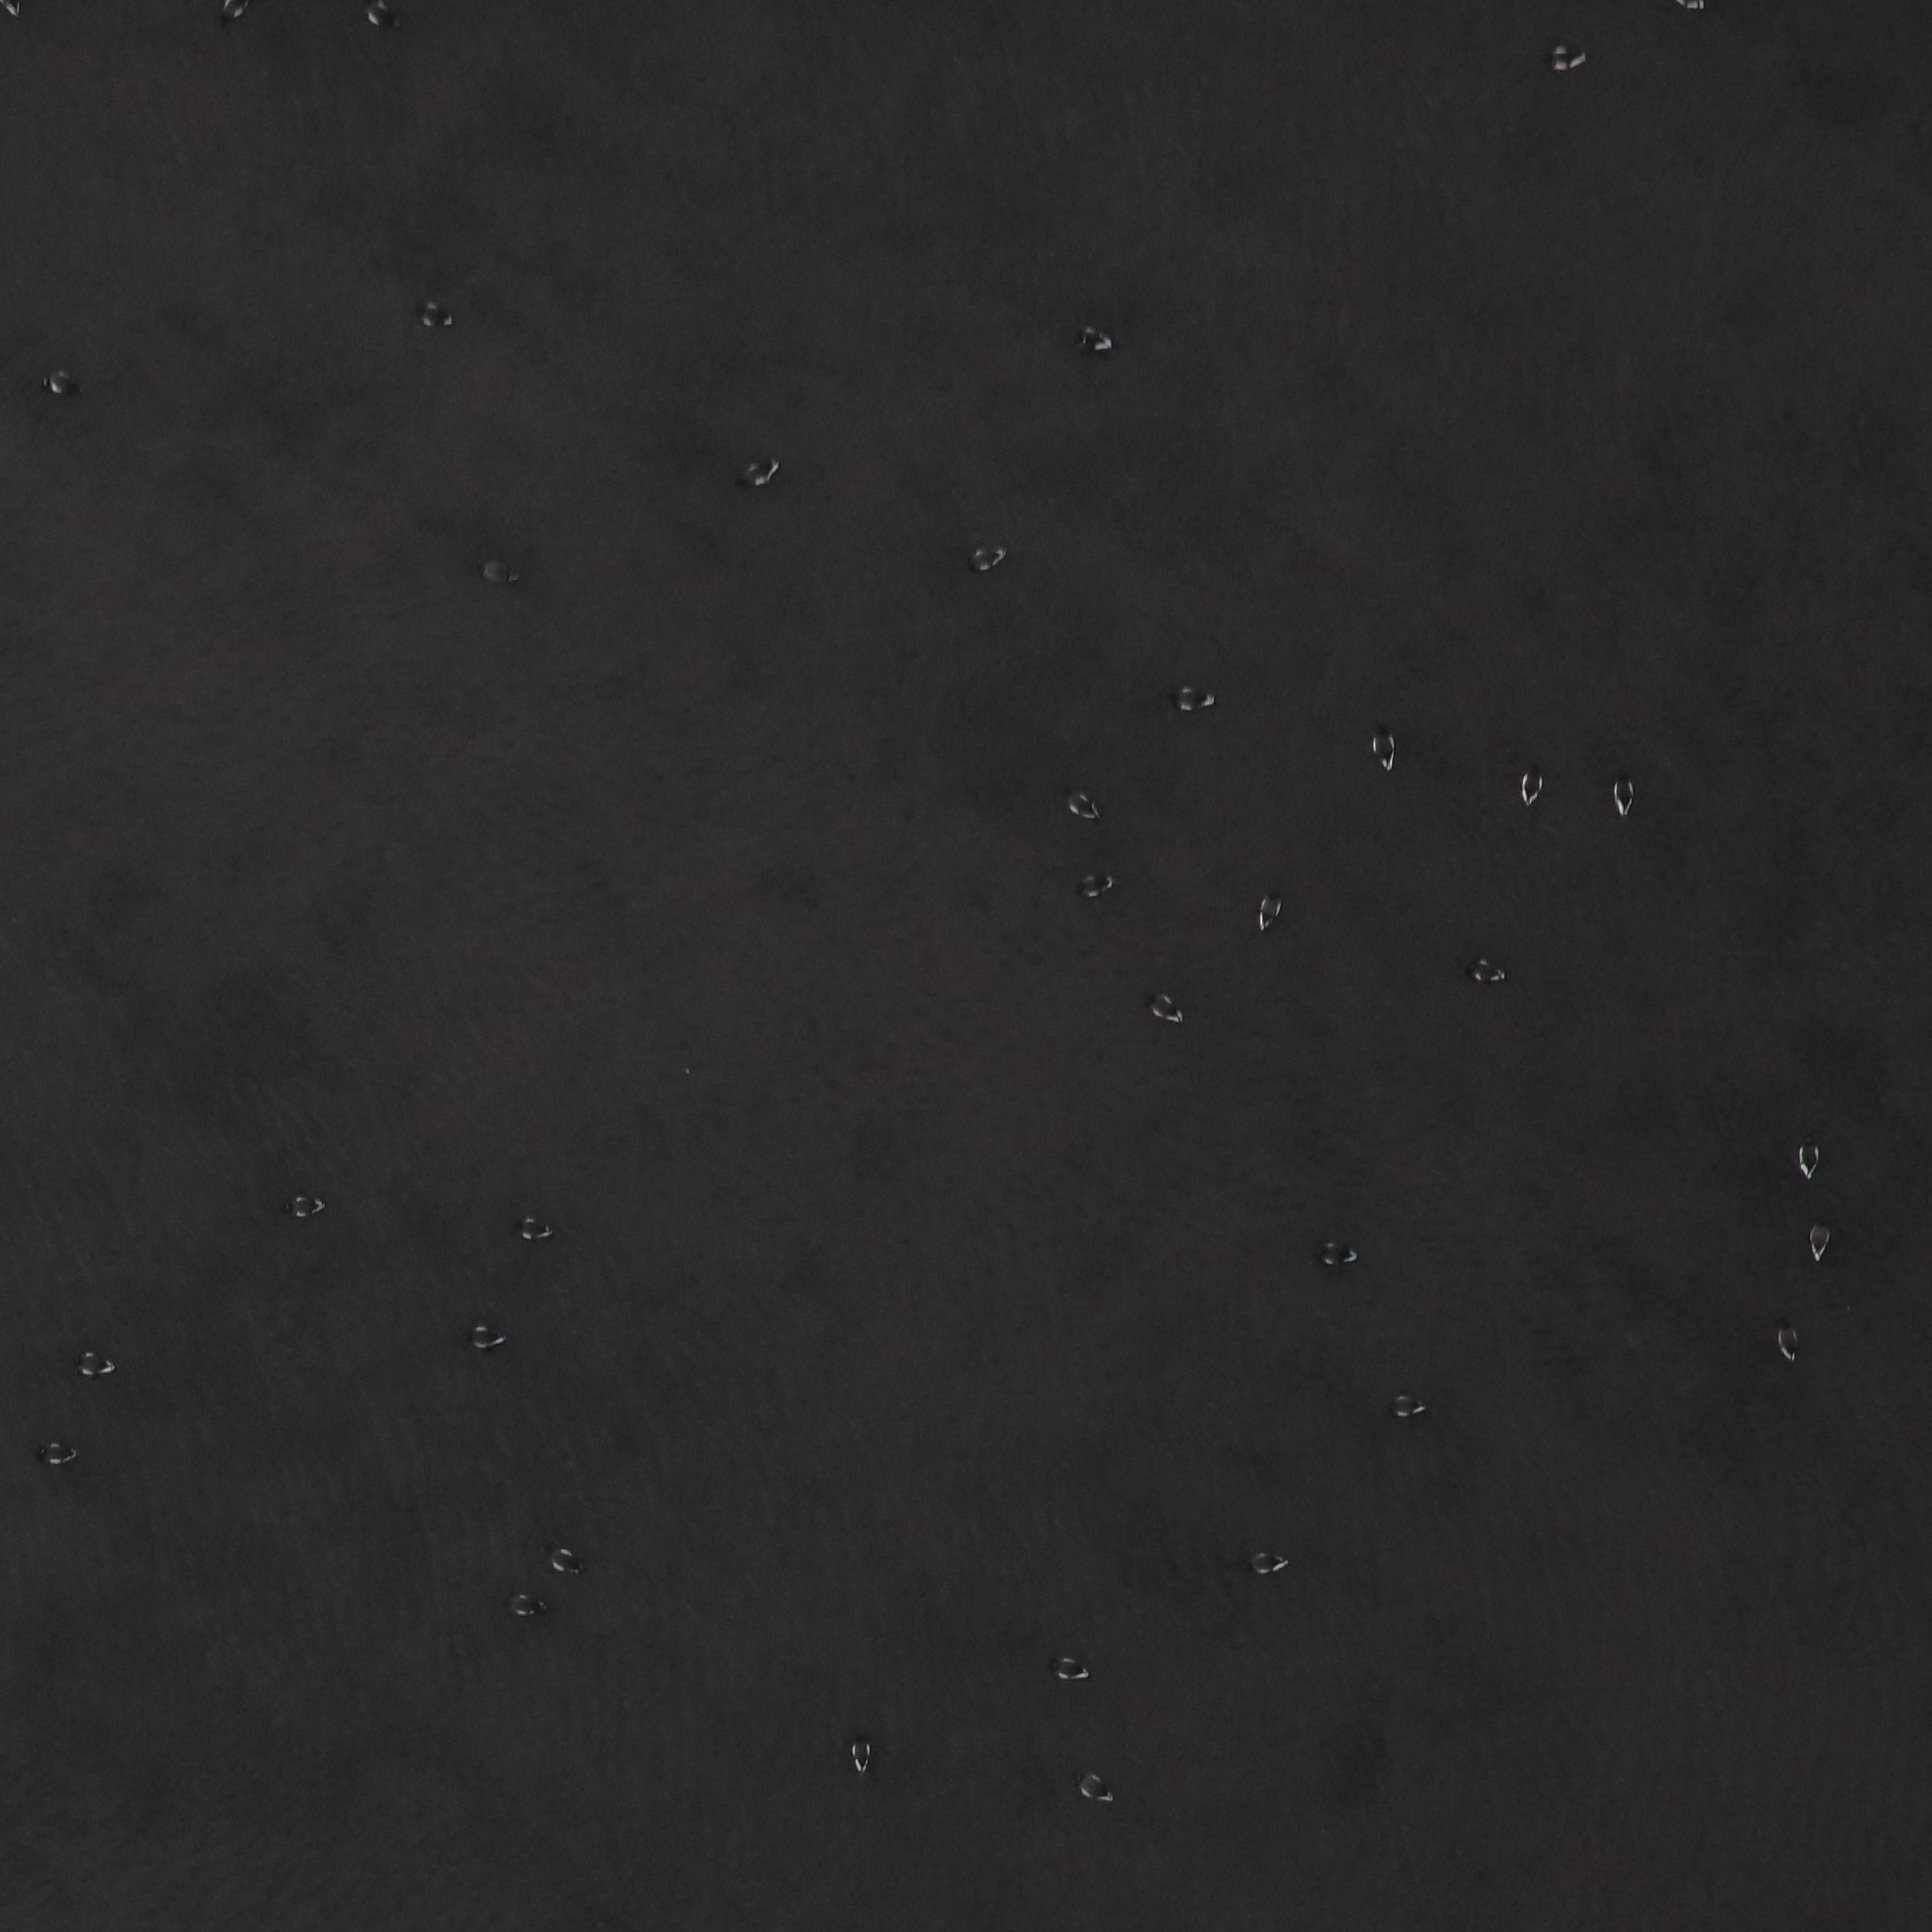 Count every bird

34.